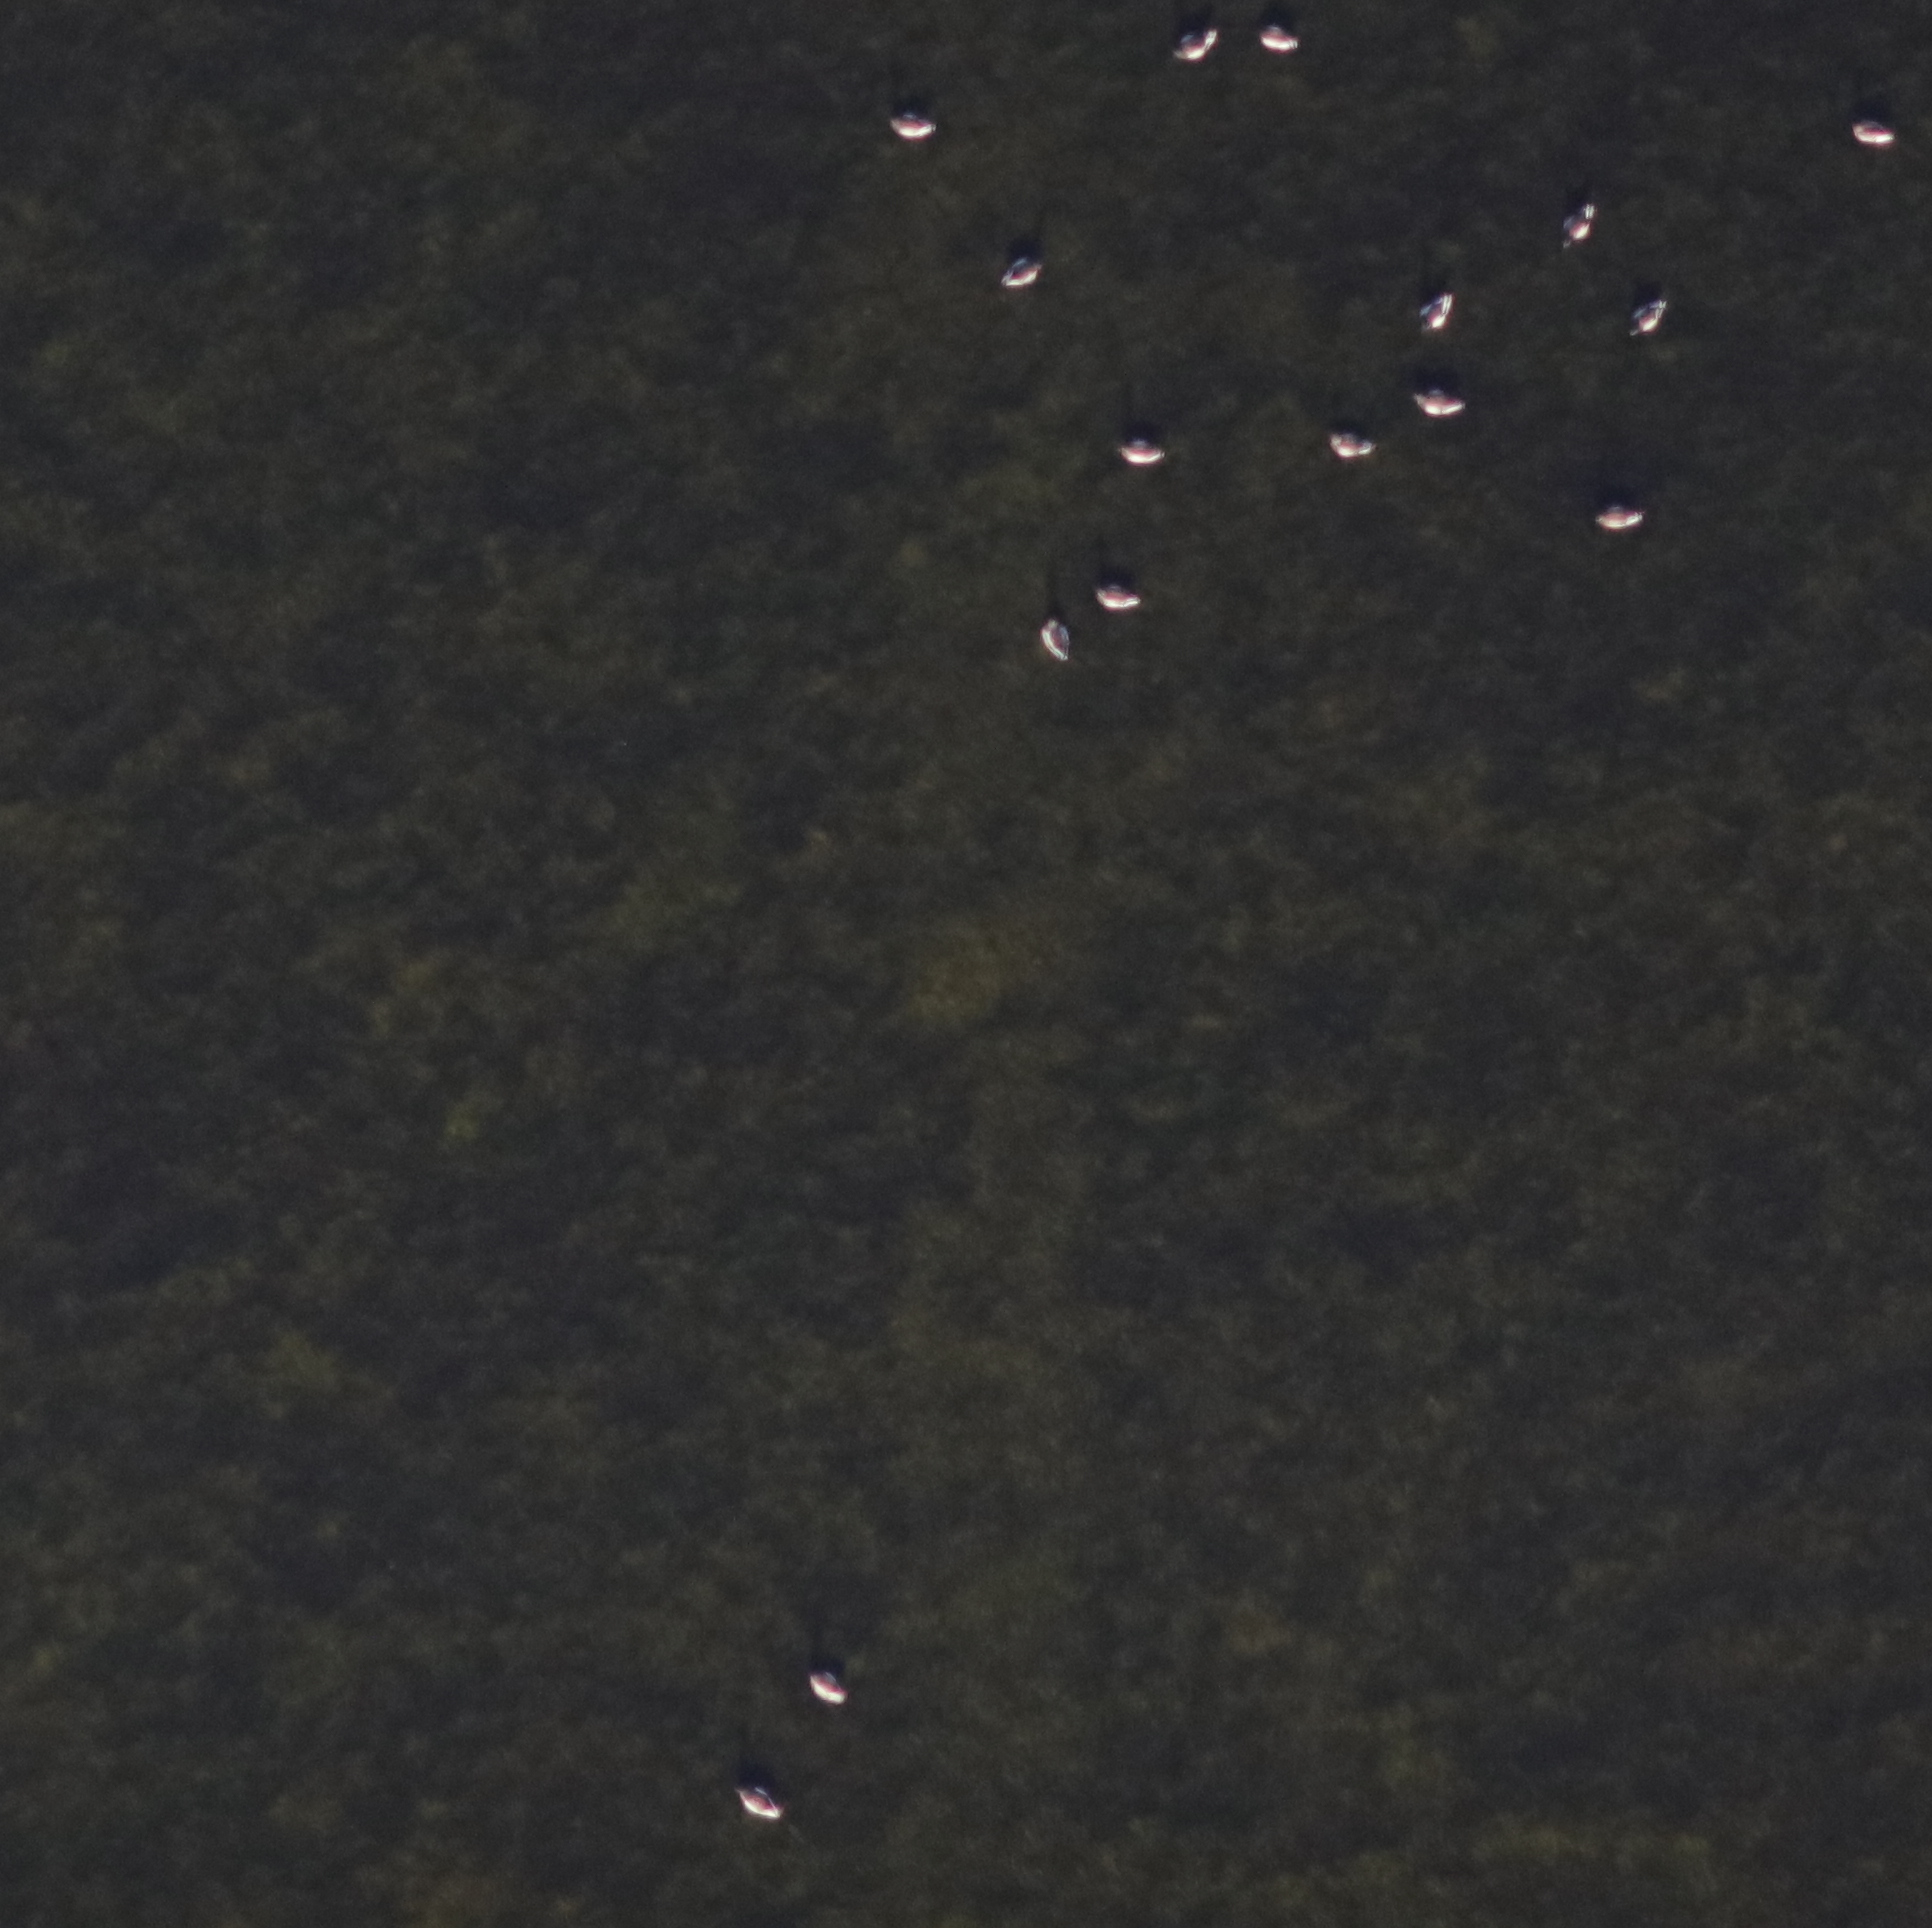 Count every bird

16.